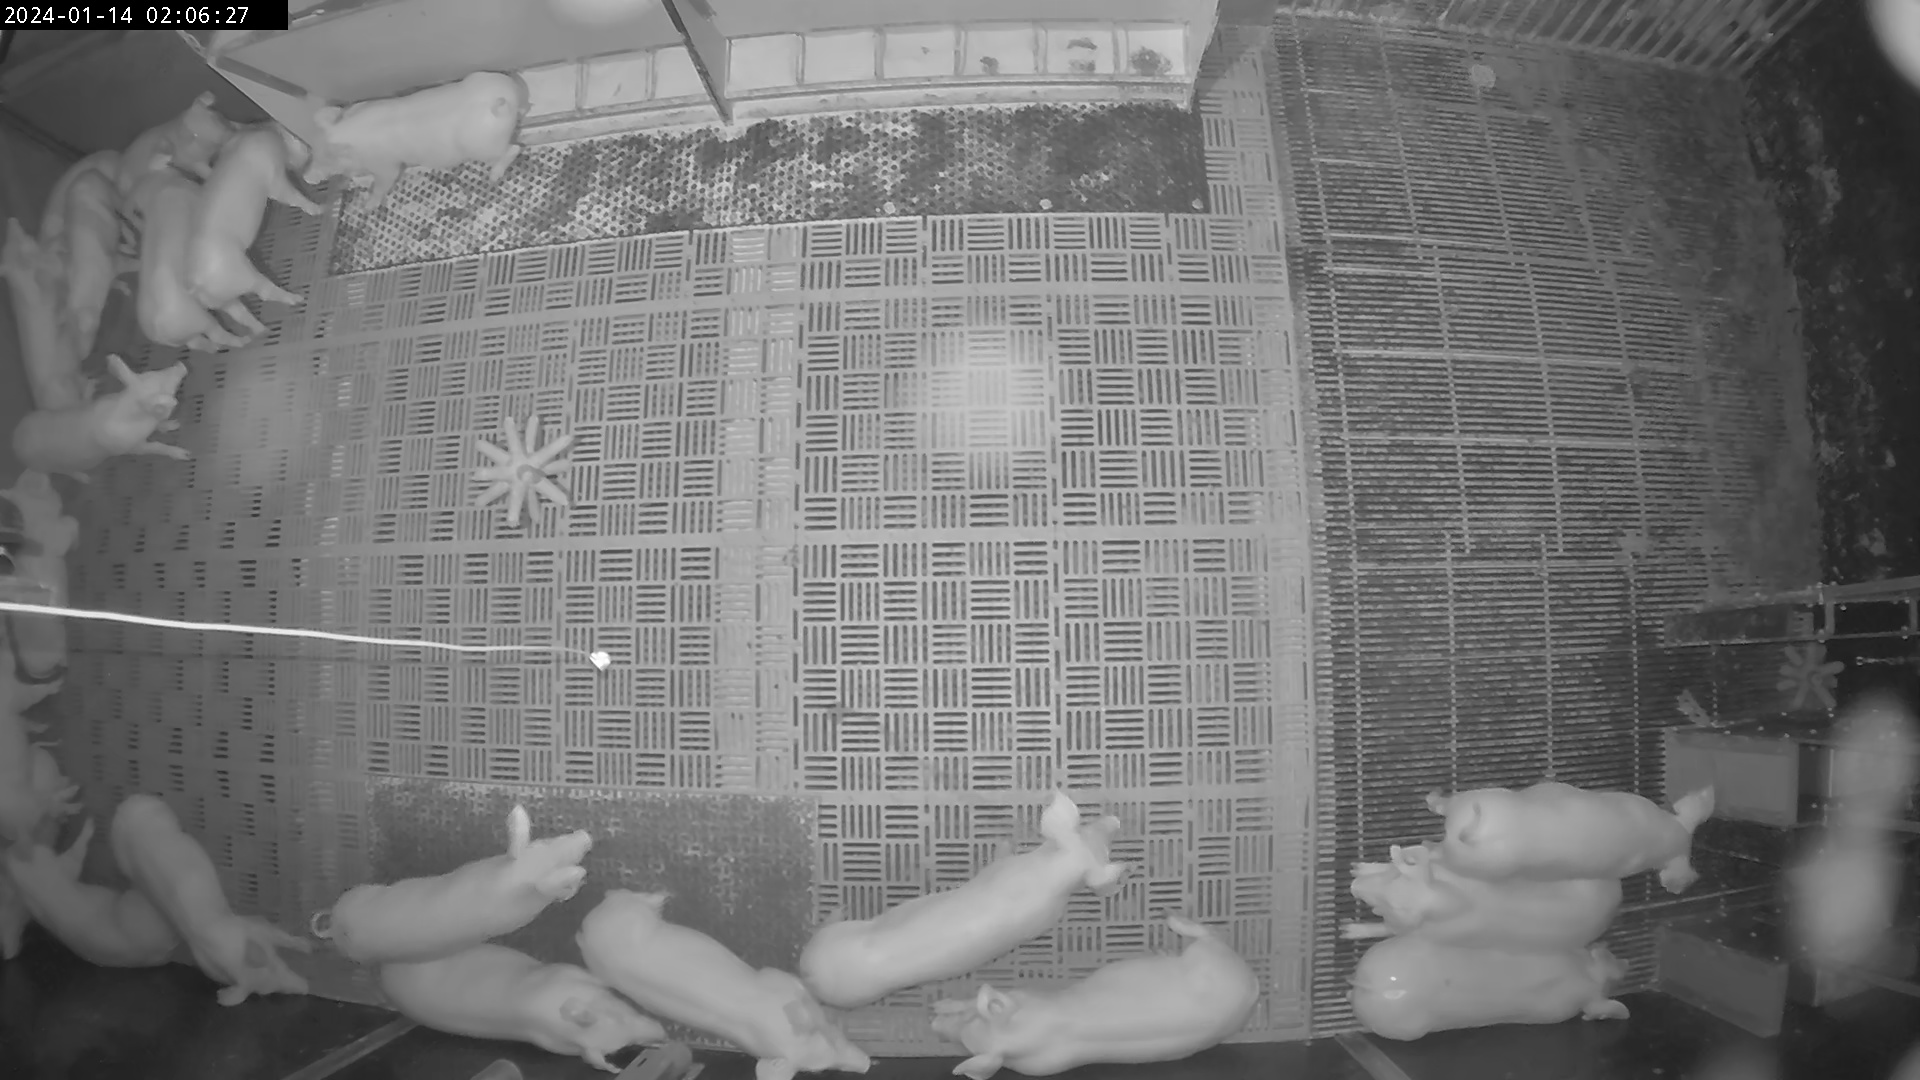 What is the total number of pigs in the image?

21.